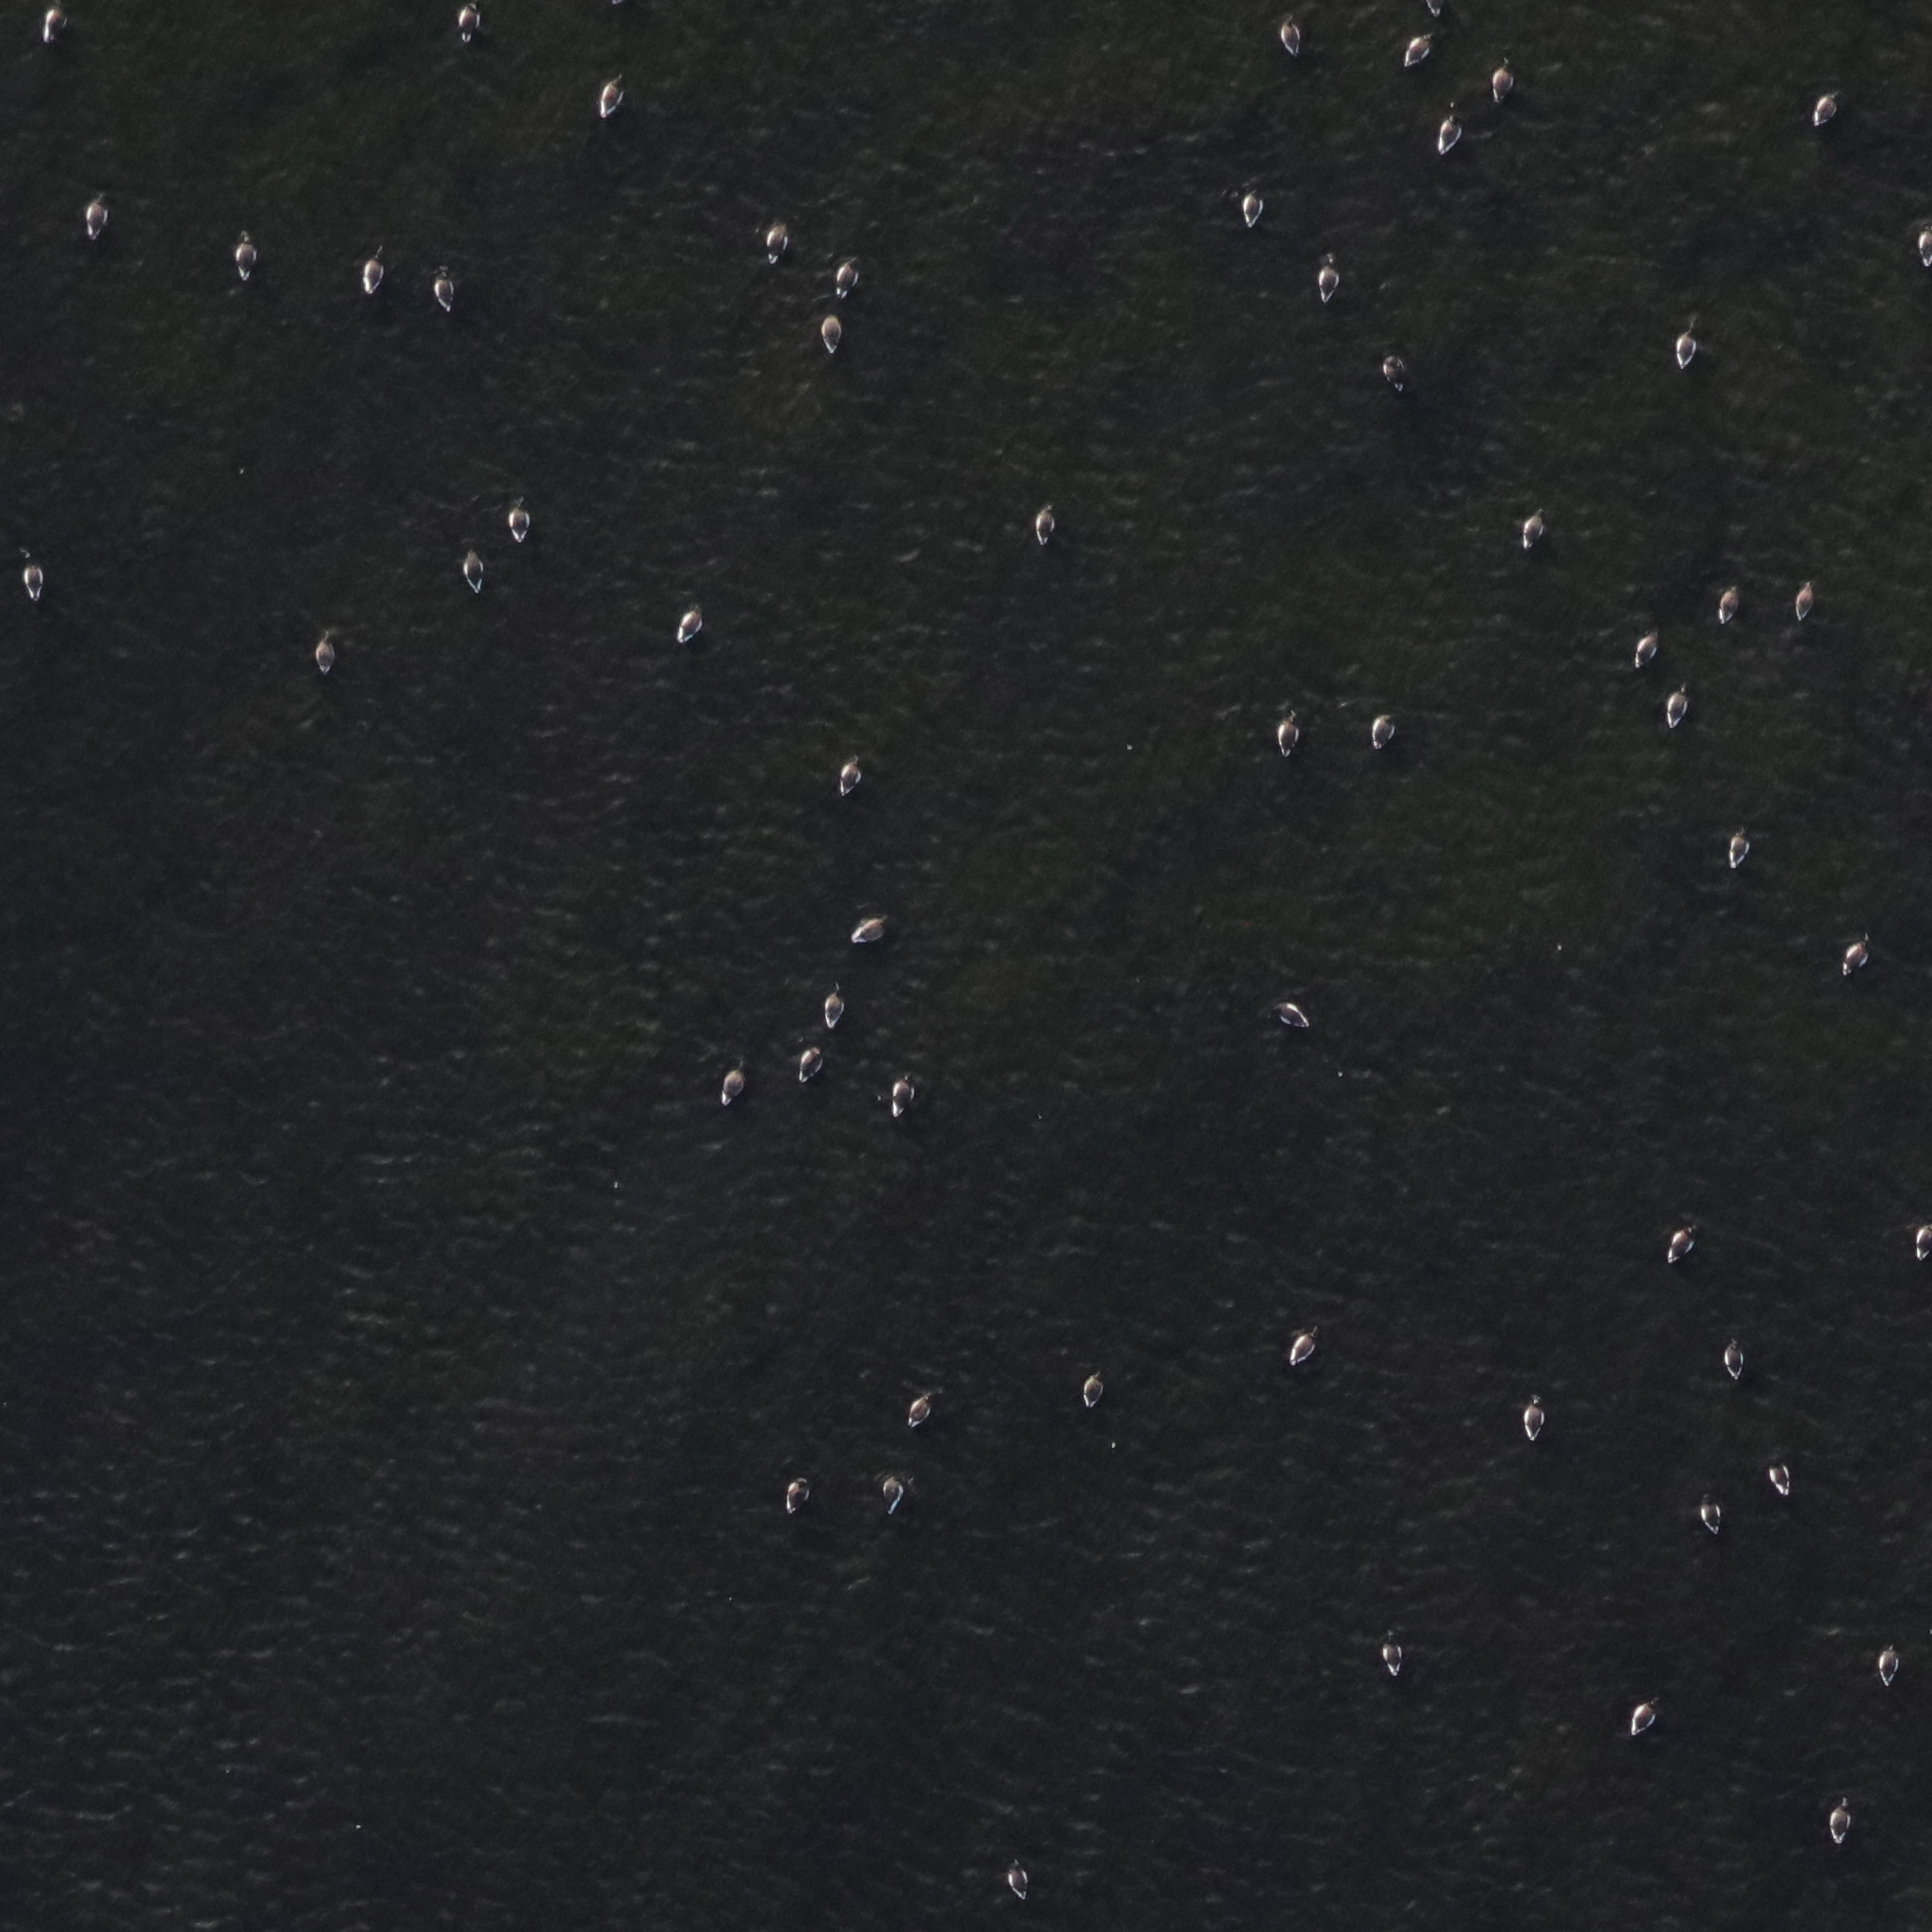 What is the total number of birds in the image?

58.